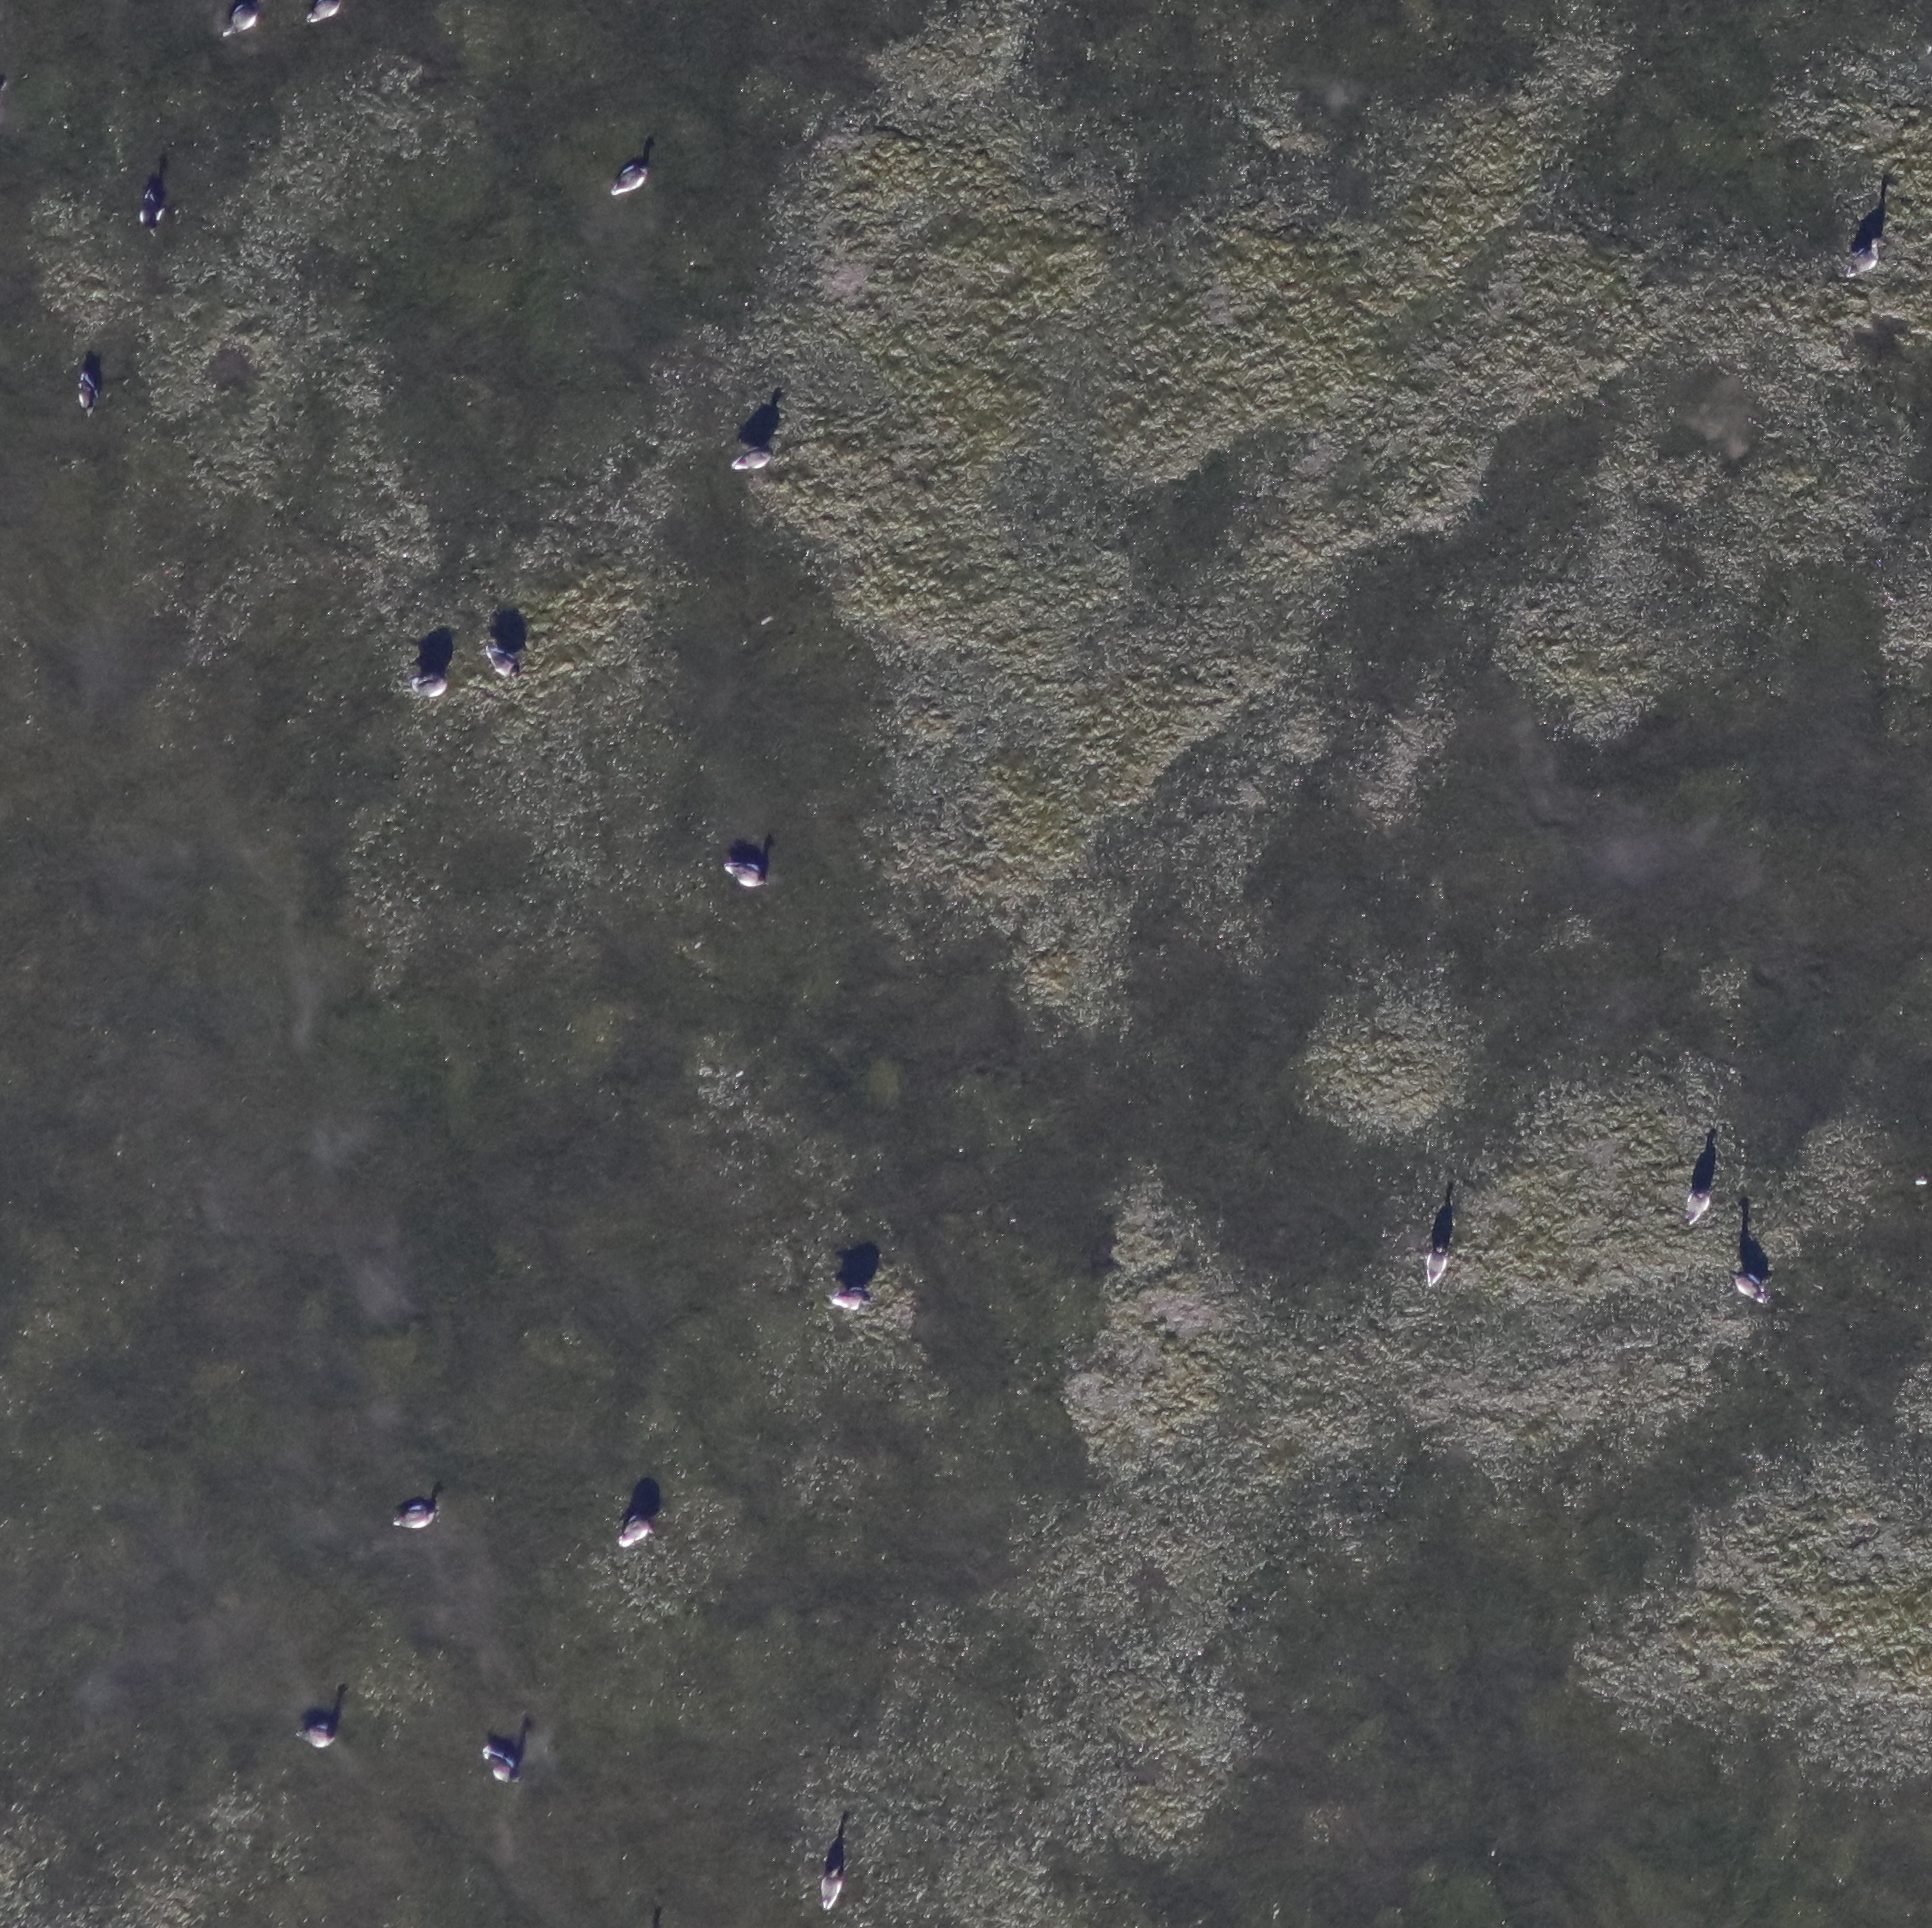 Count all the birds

19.